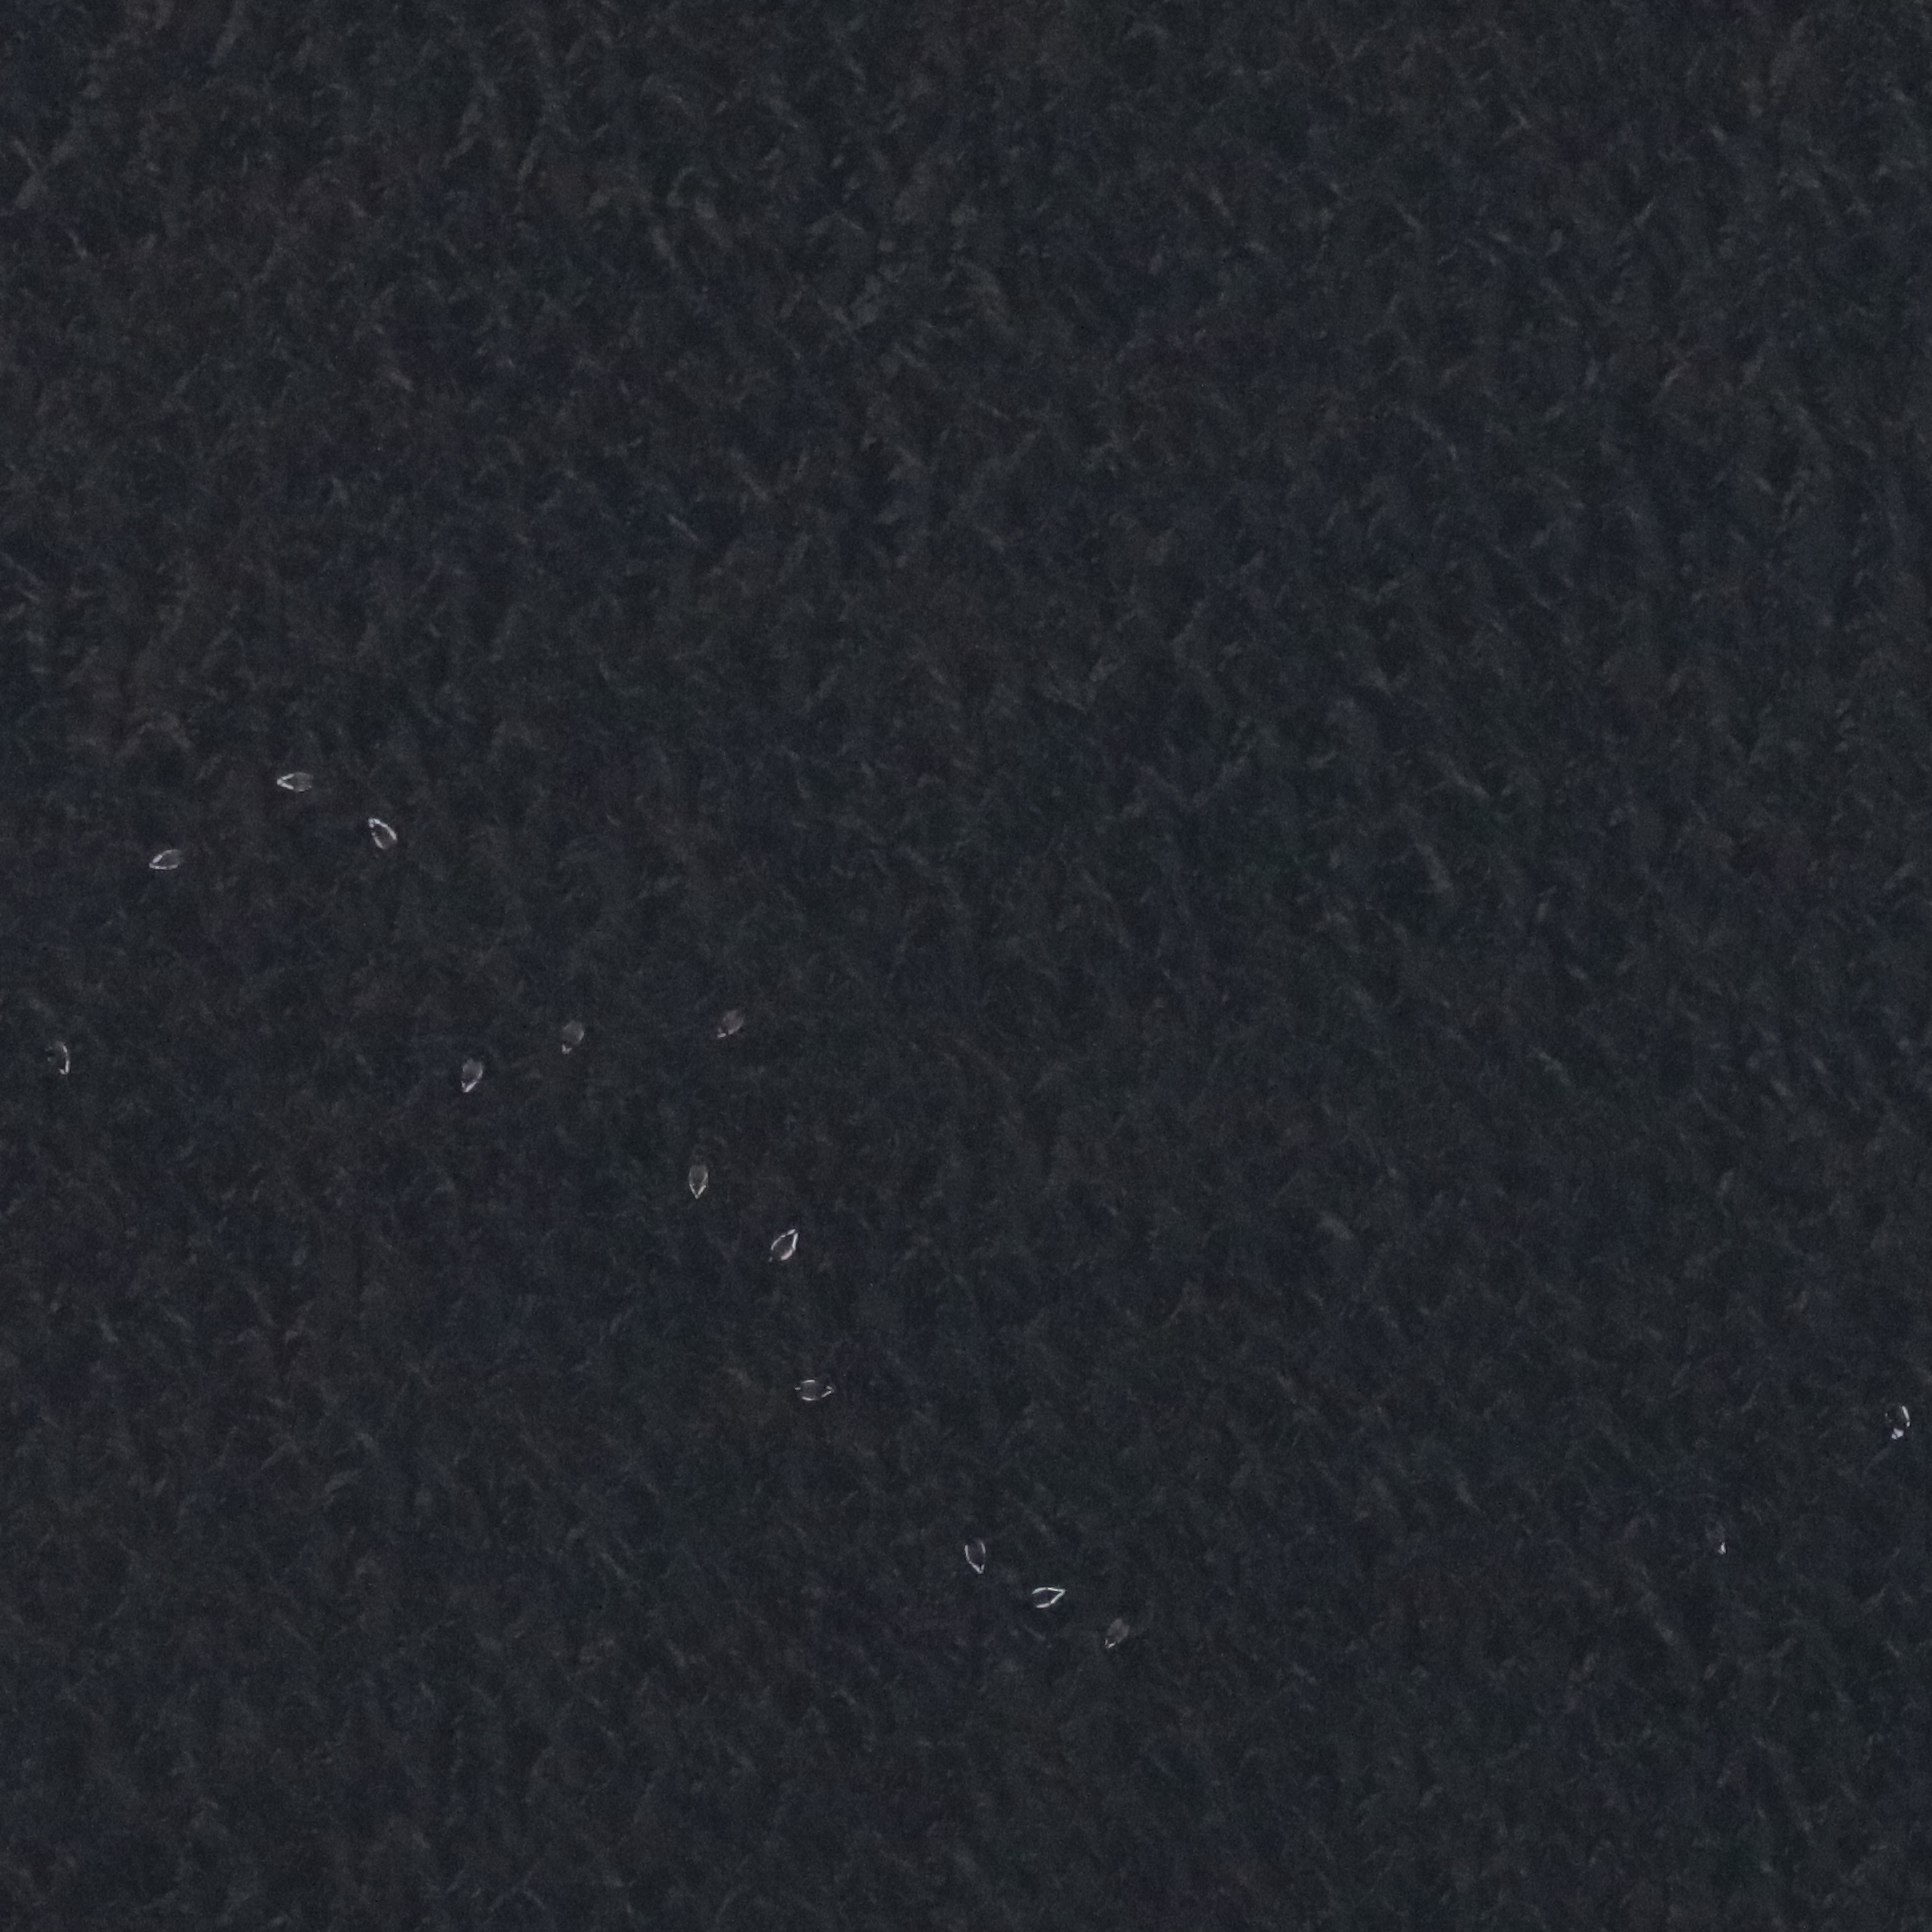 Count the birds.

15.